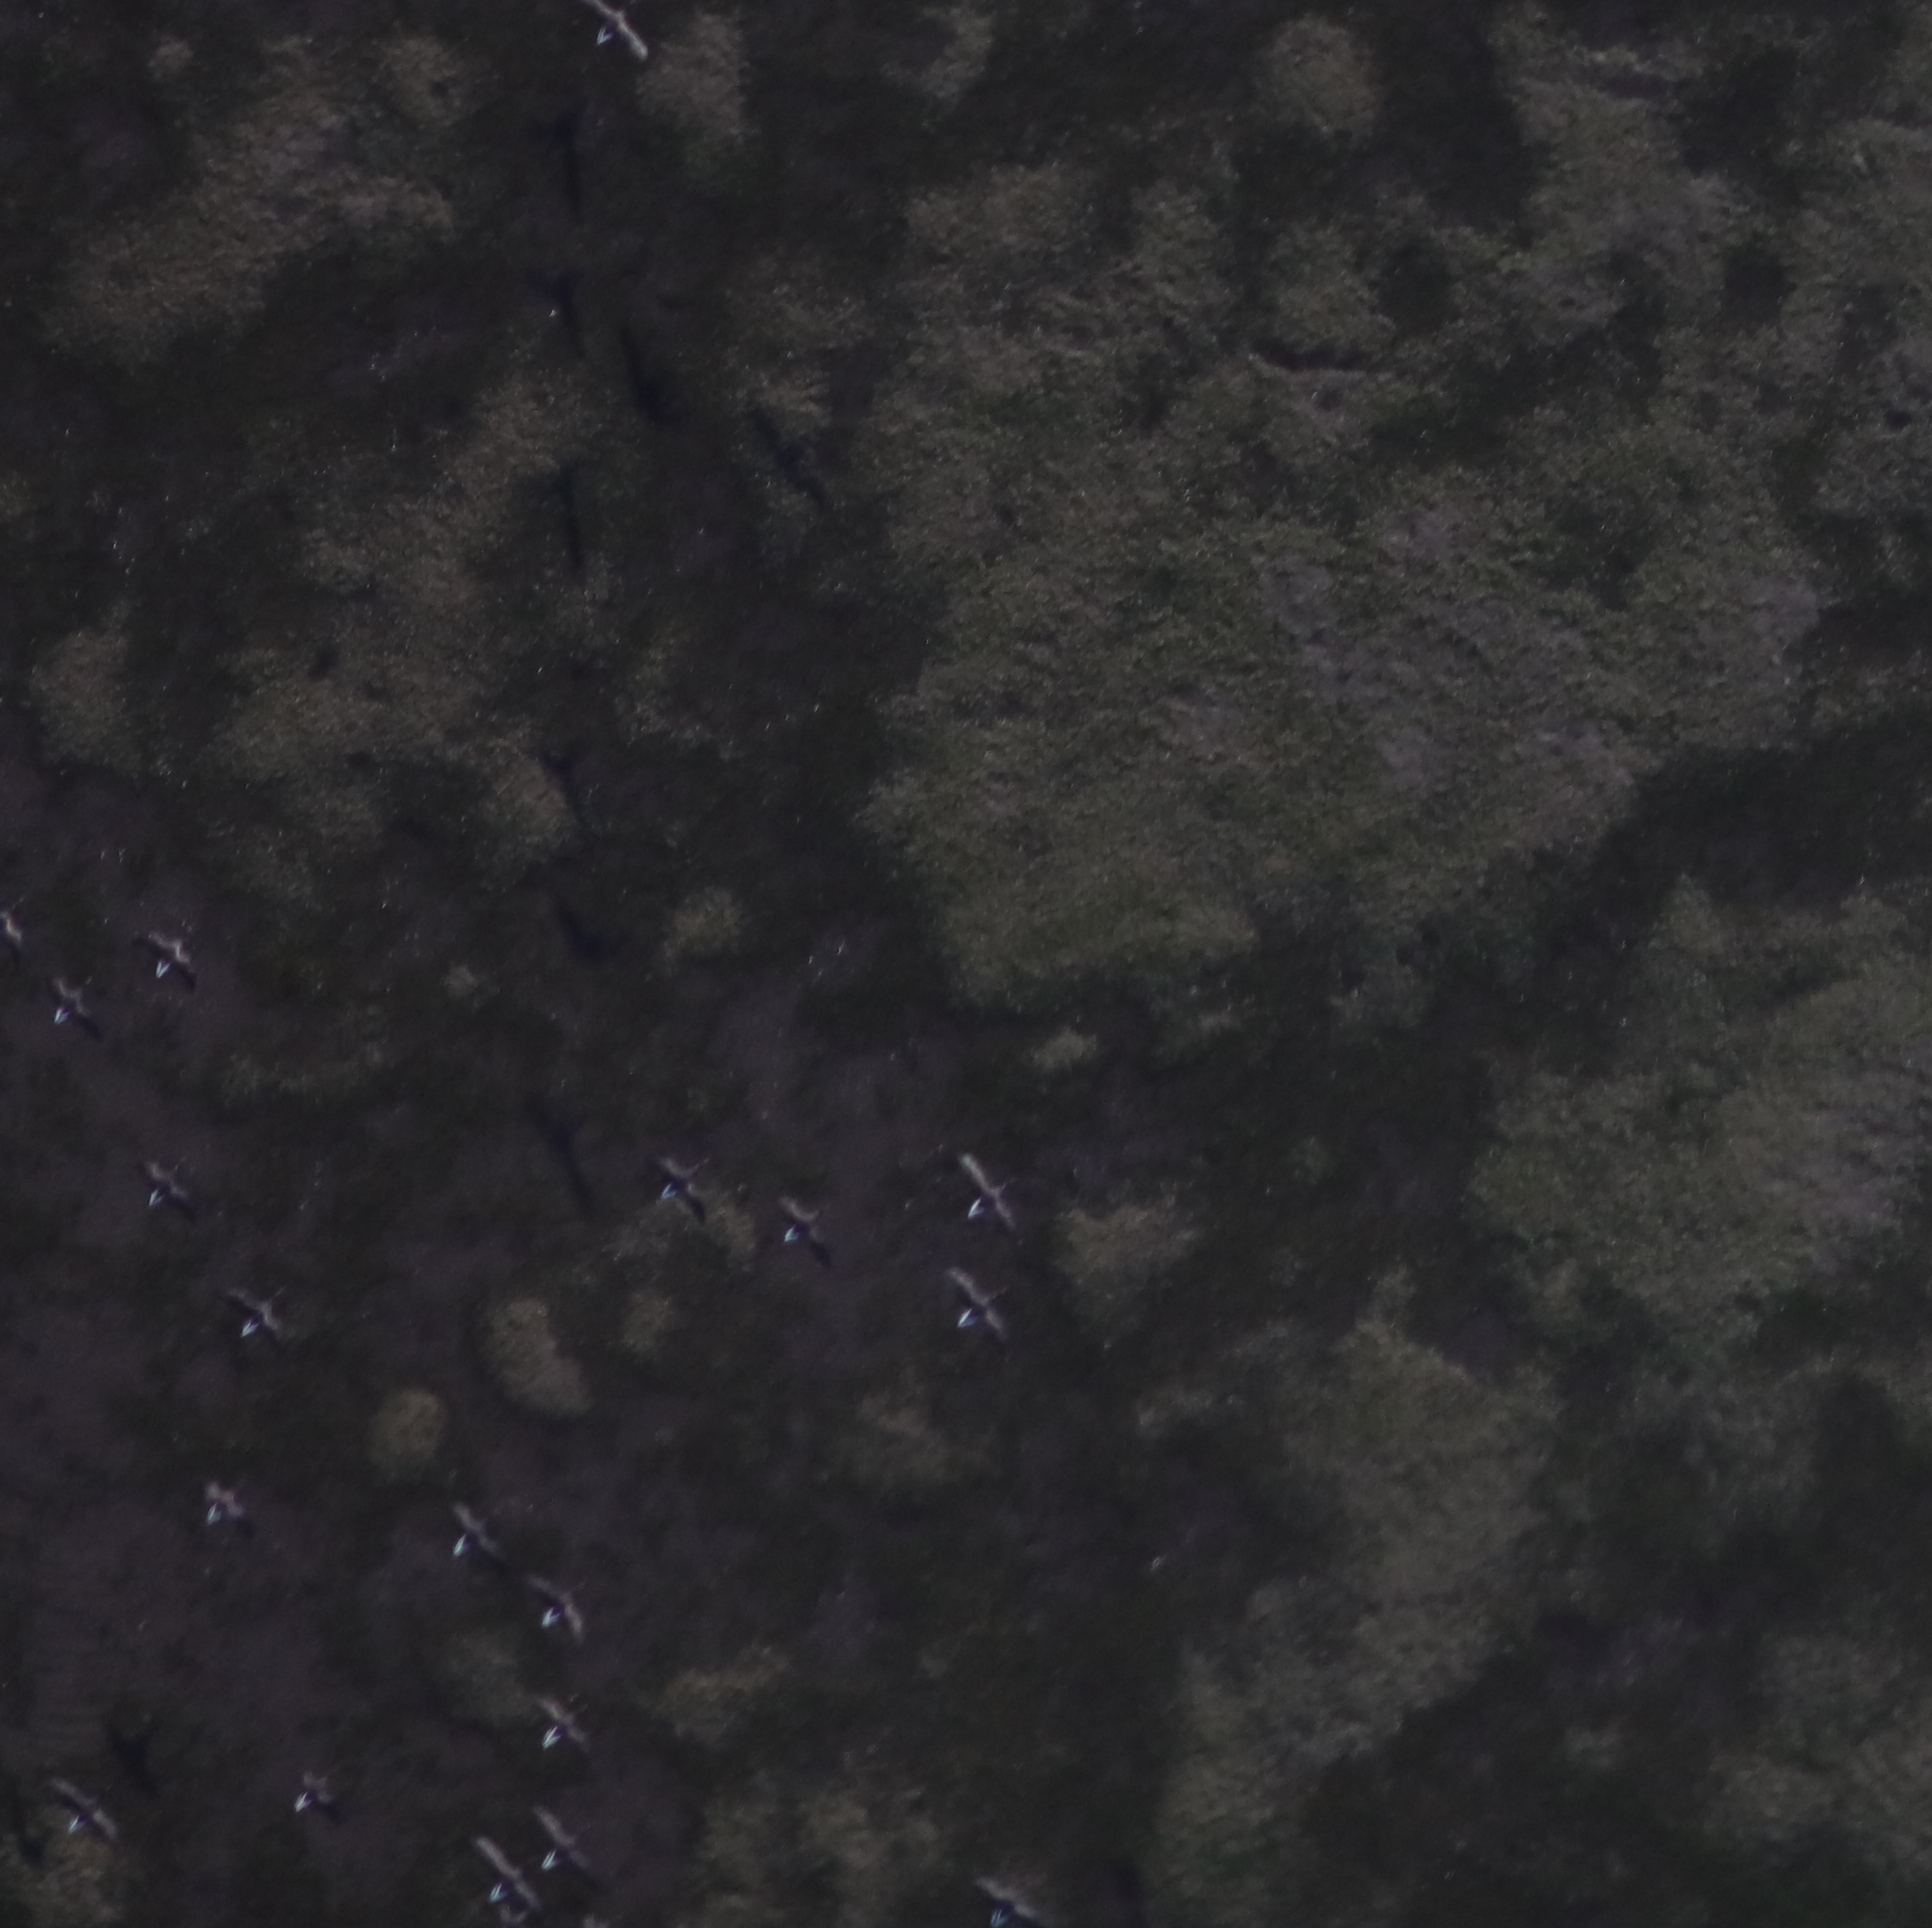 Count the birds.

18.